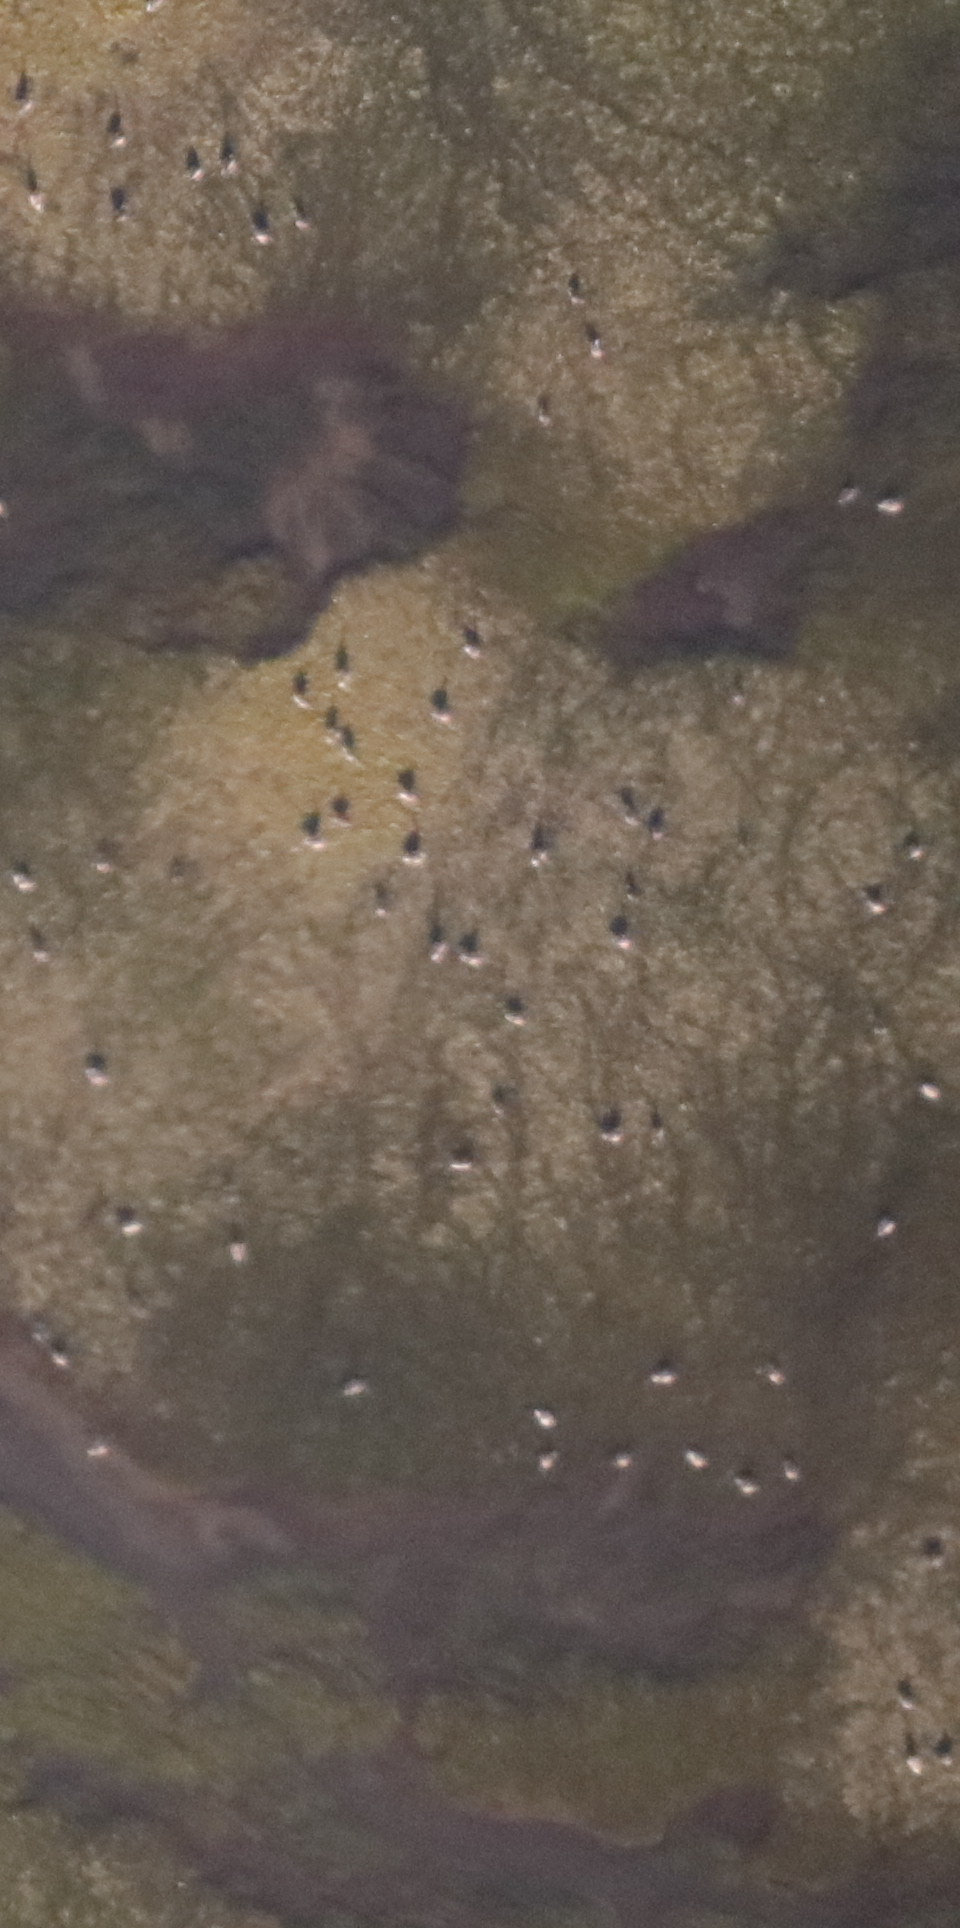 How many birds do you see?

62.